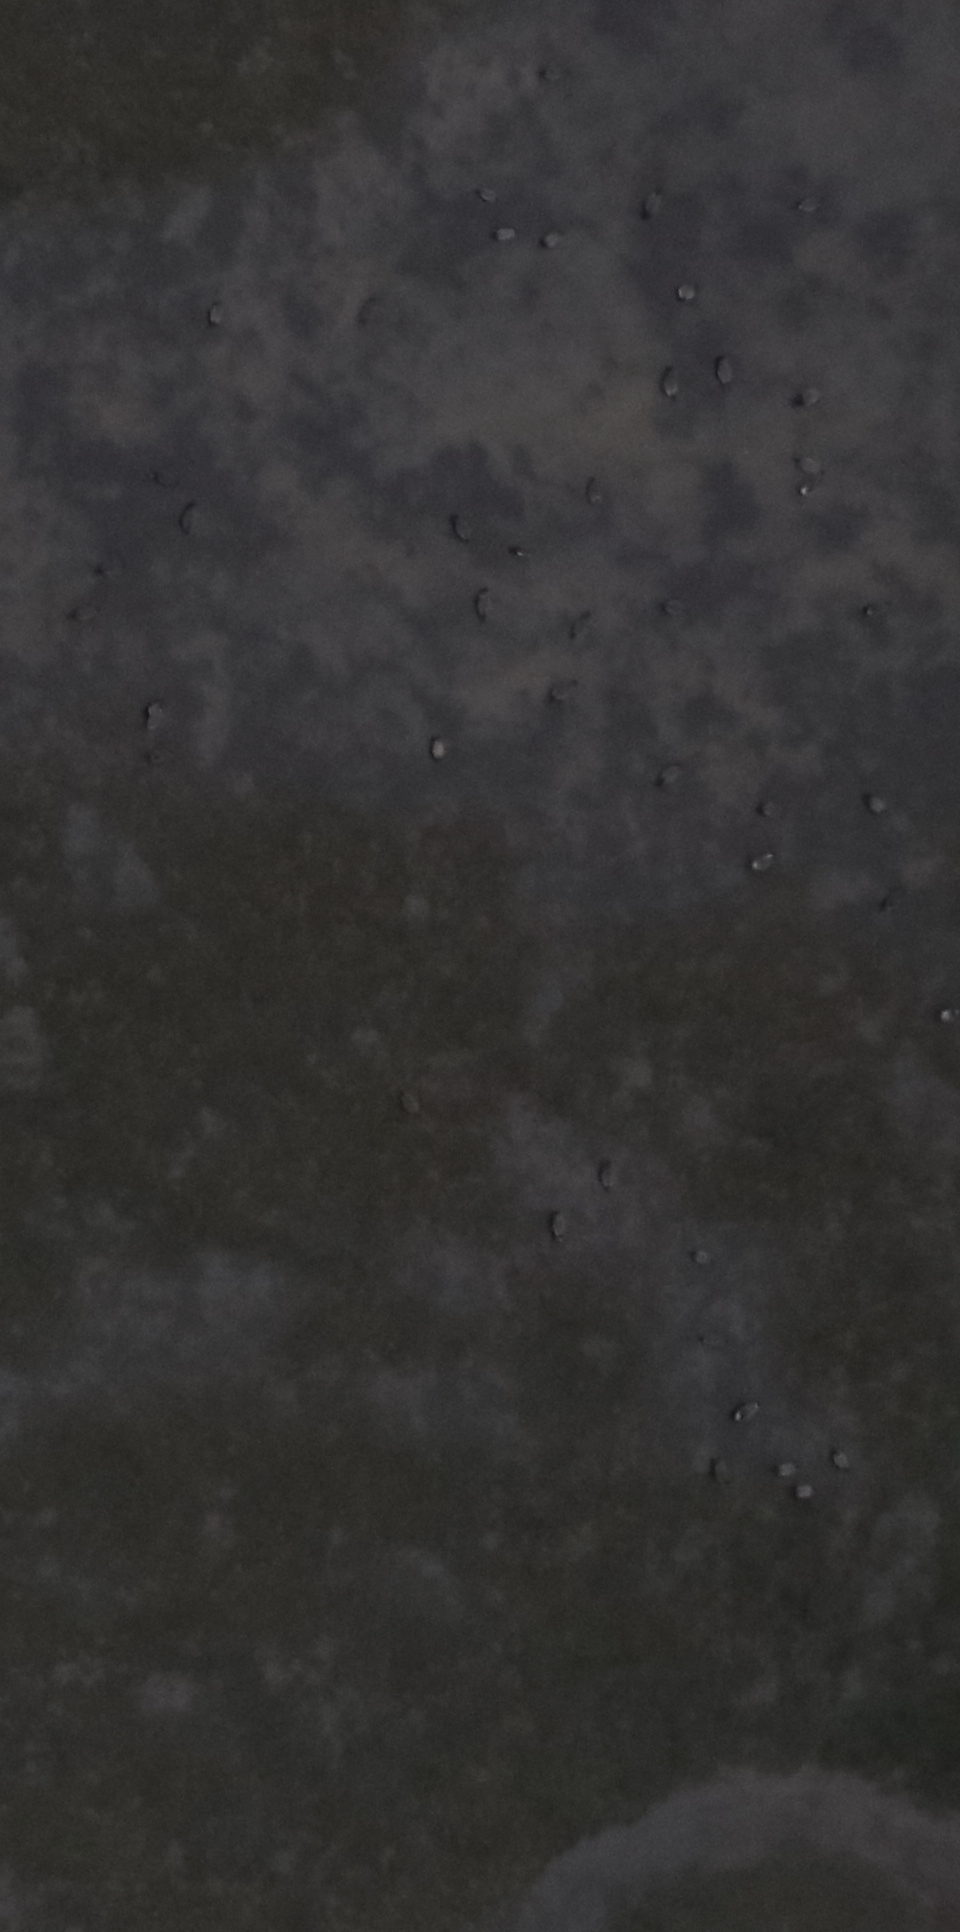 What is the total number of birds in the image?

45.